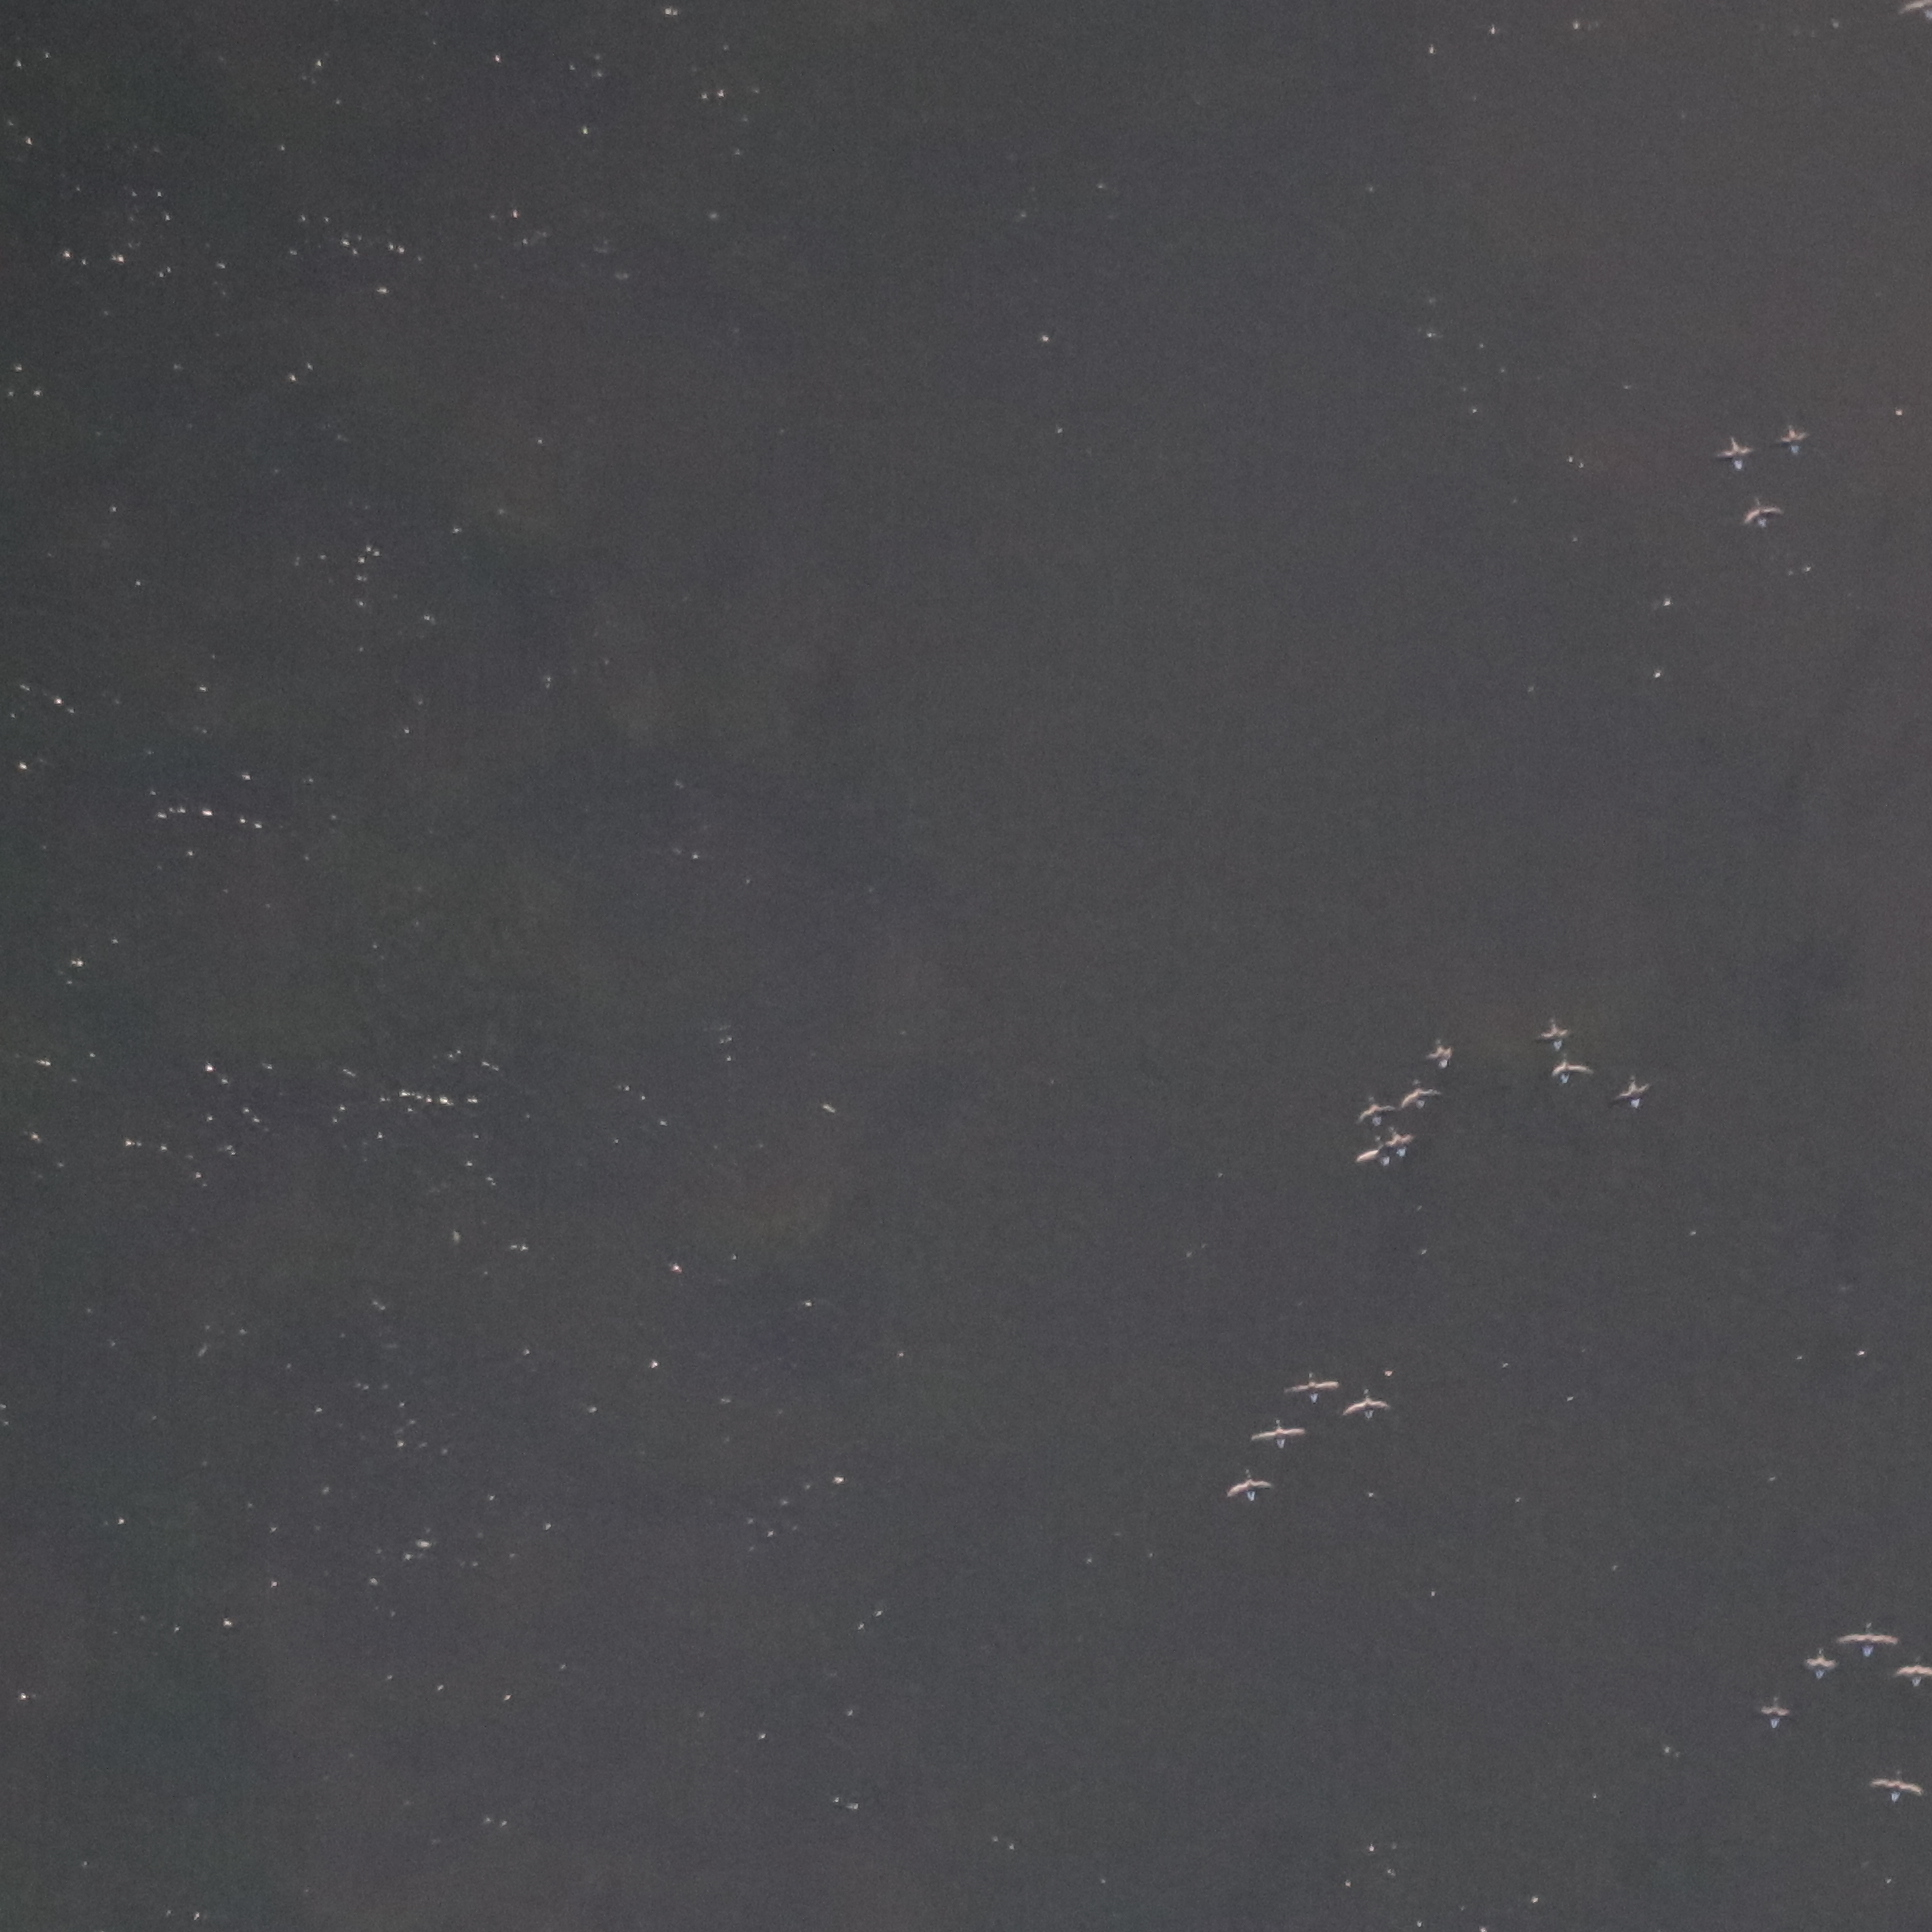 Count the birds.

20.